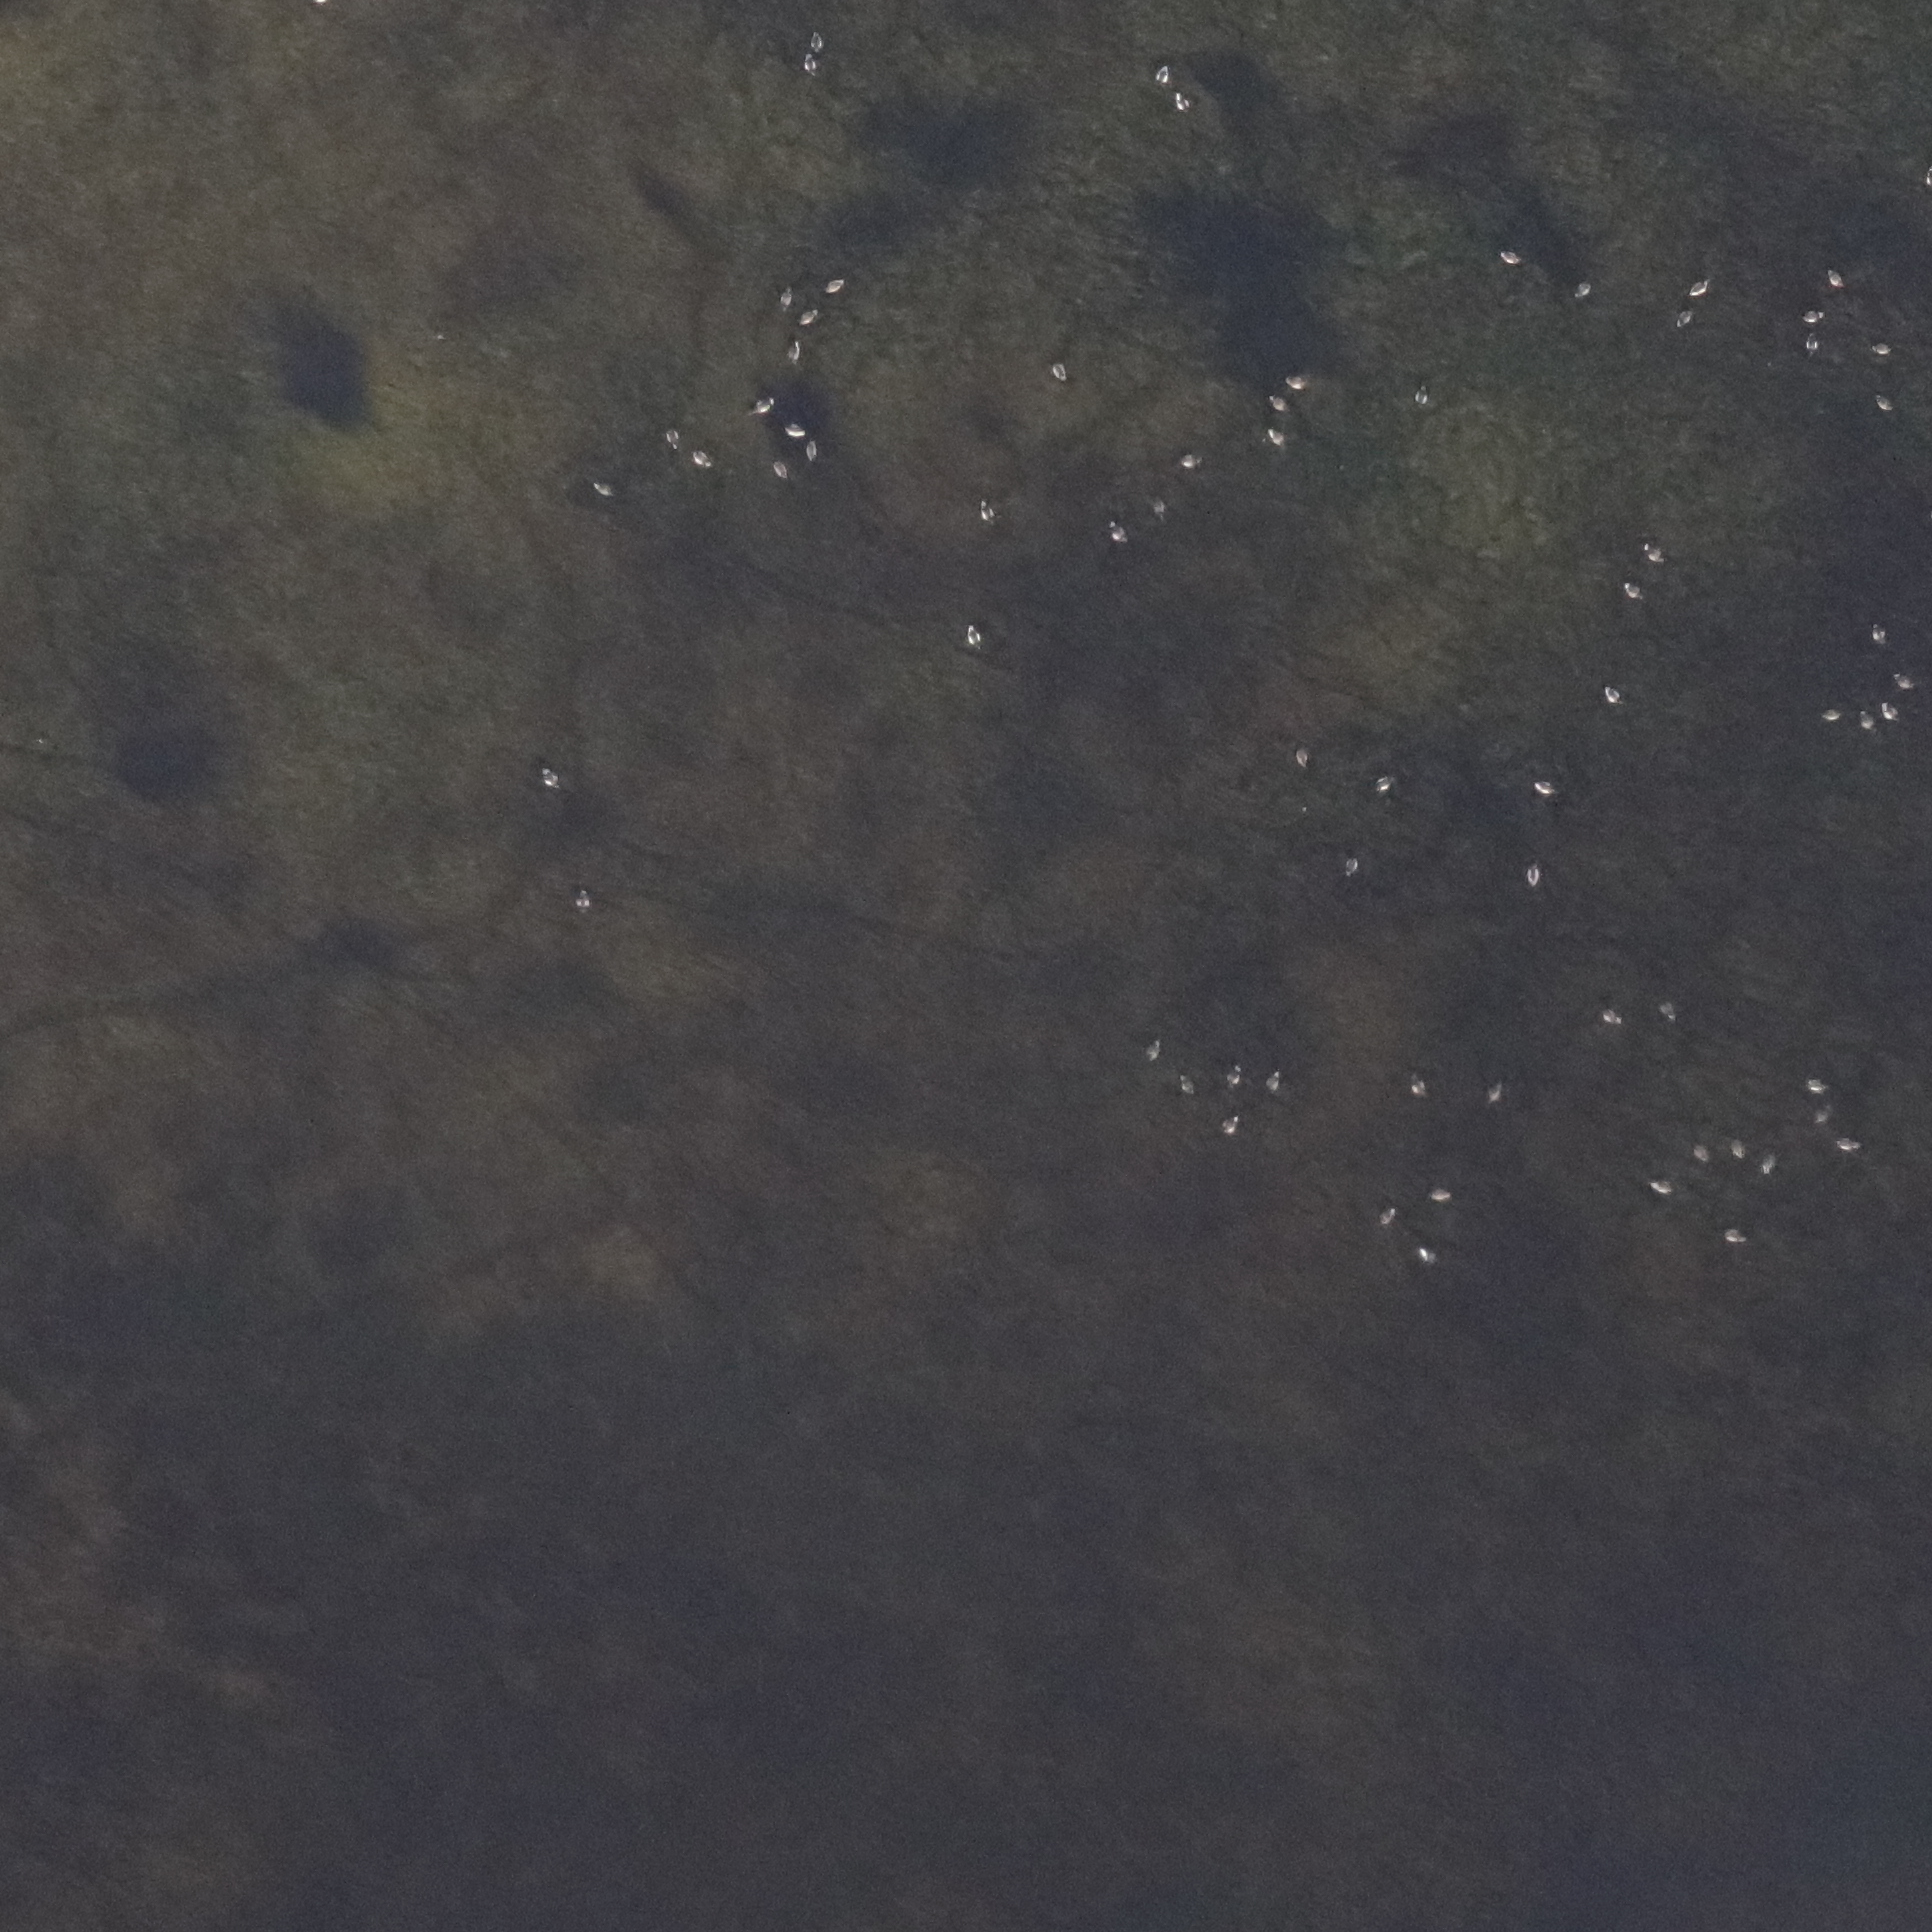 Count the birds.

70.